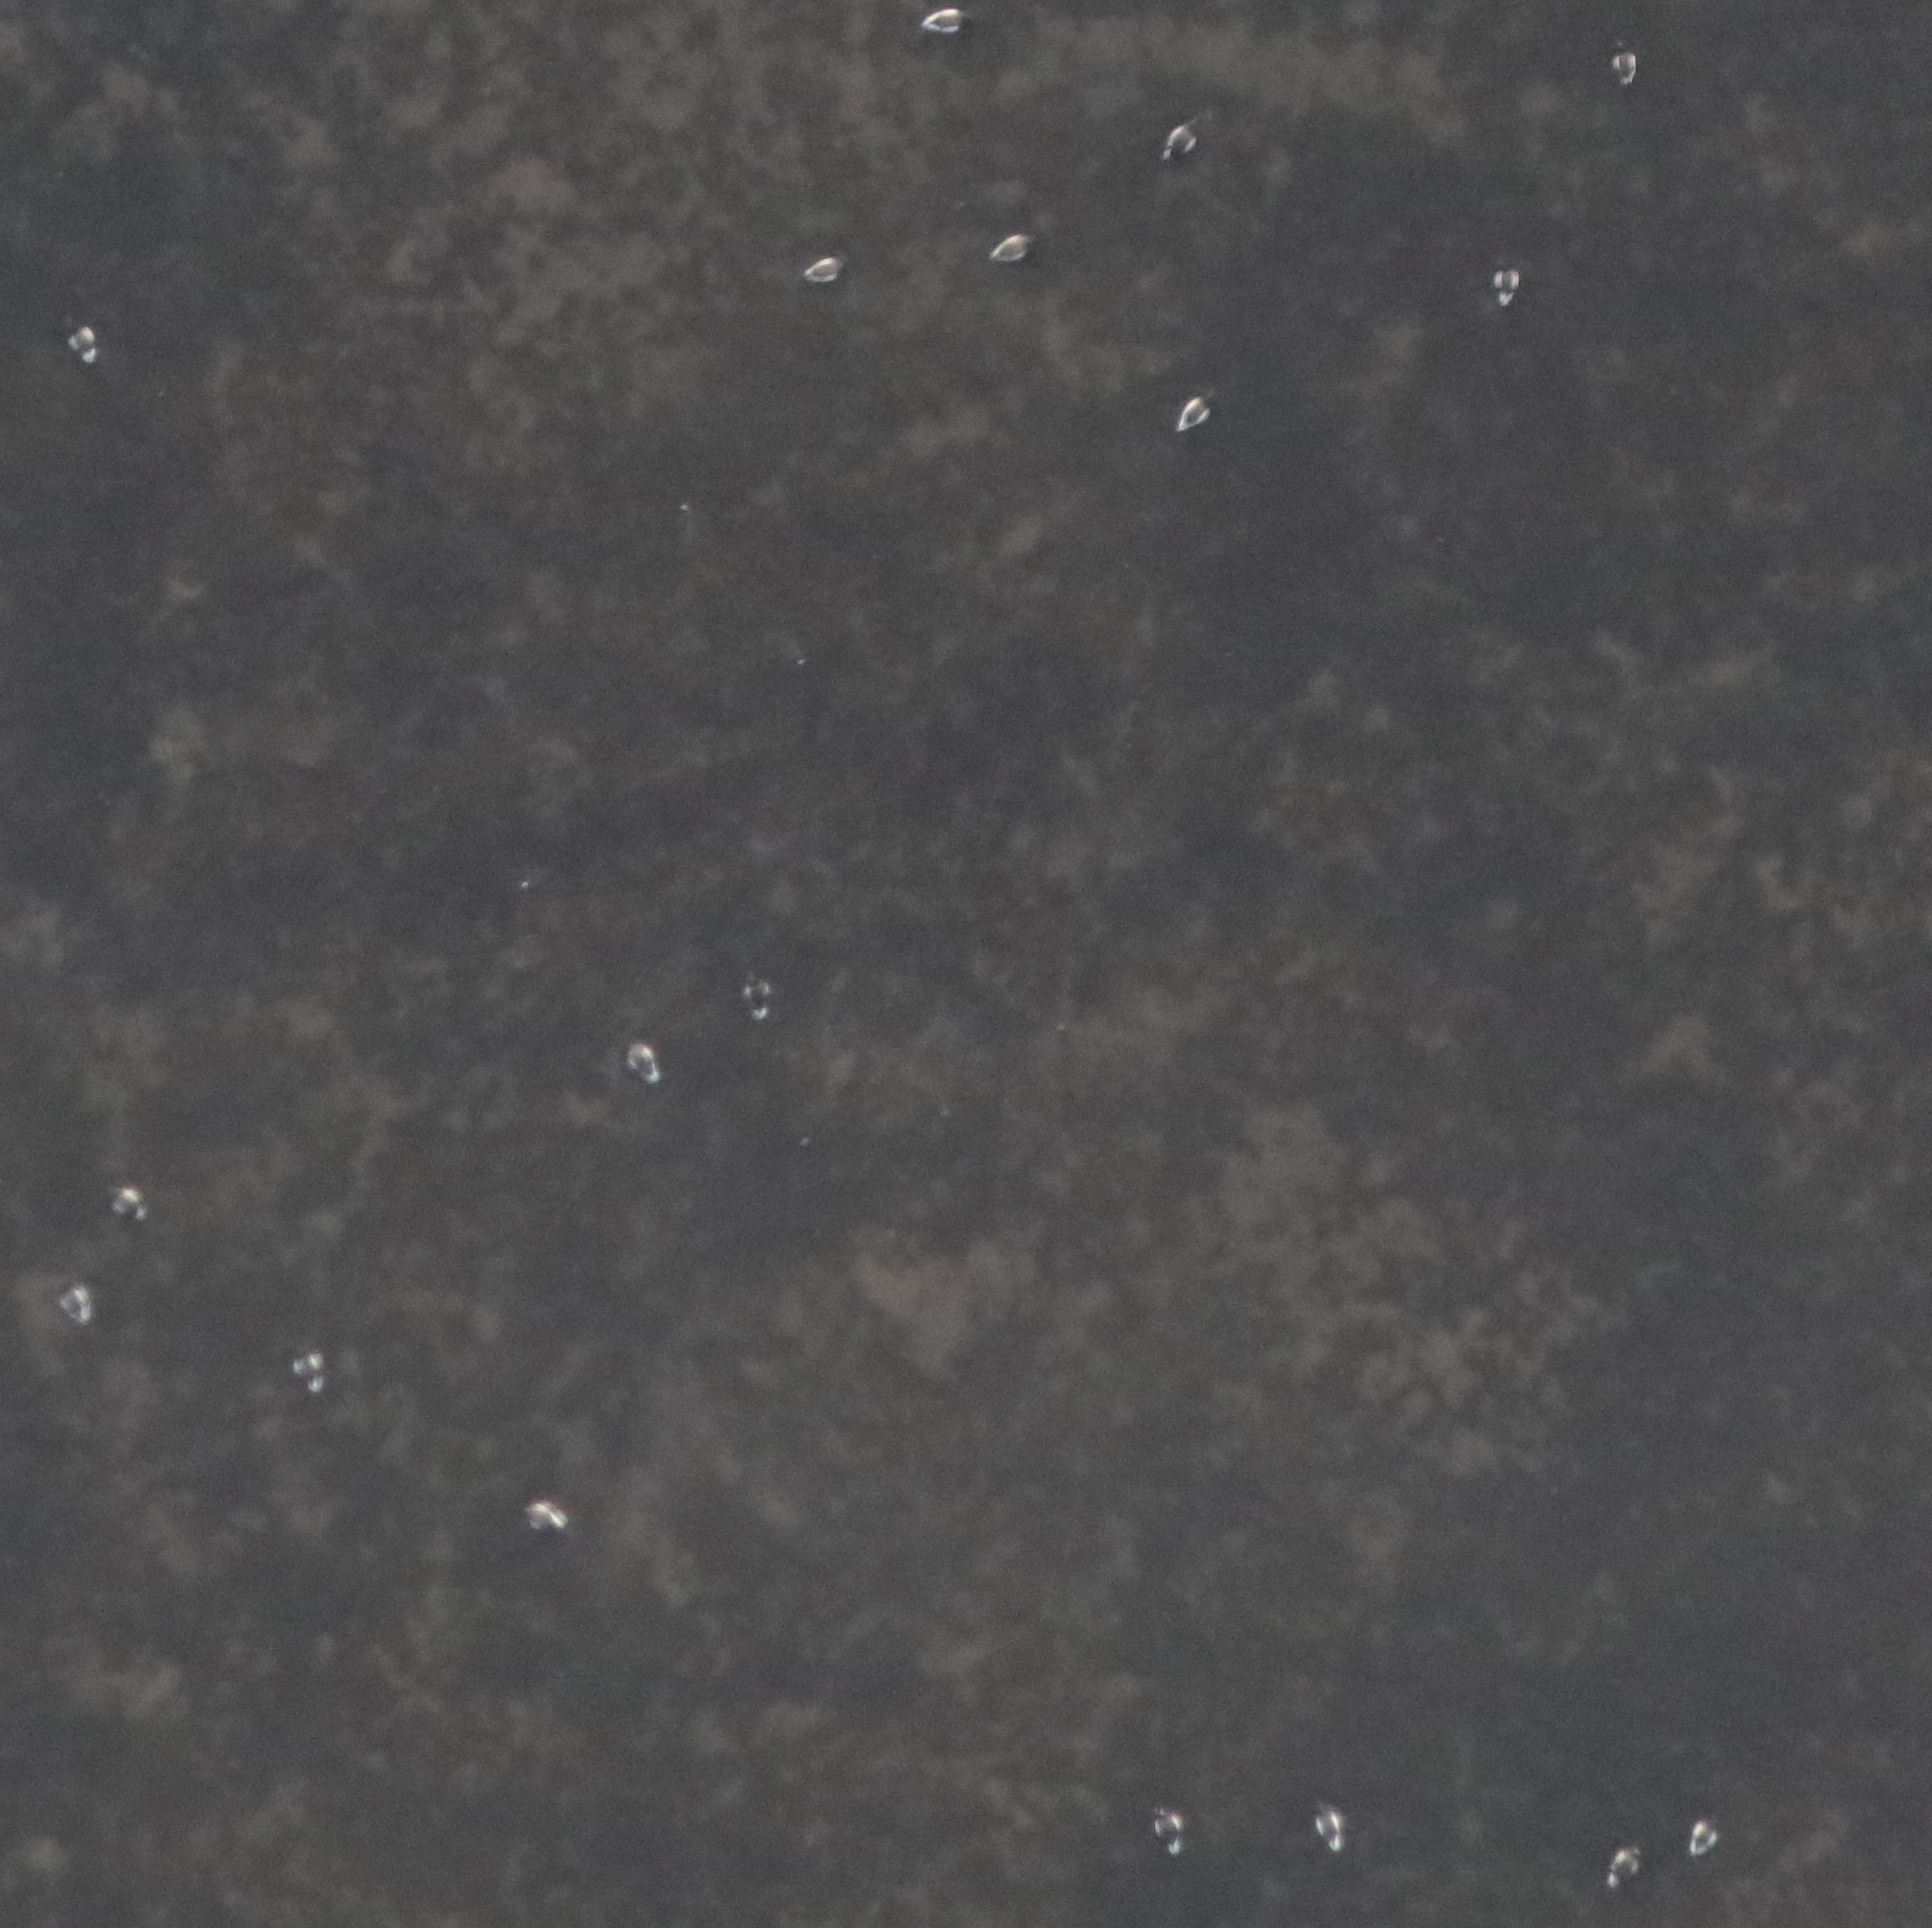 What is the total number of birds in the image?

18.